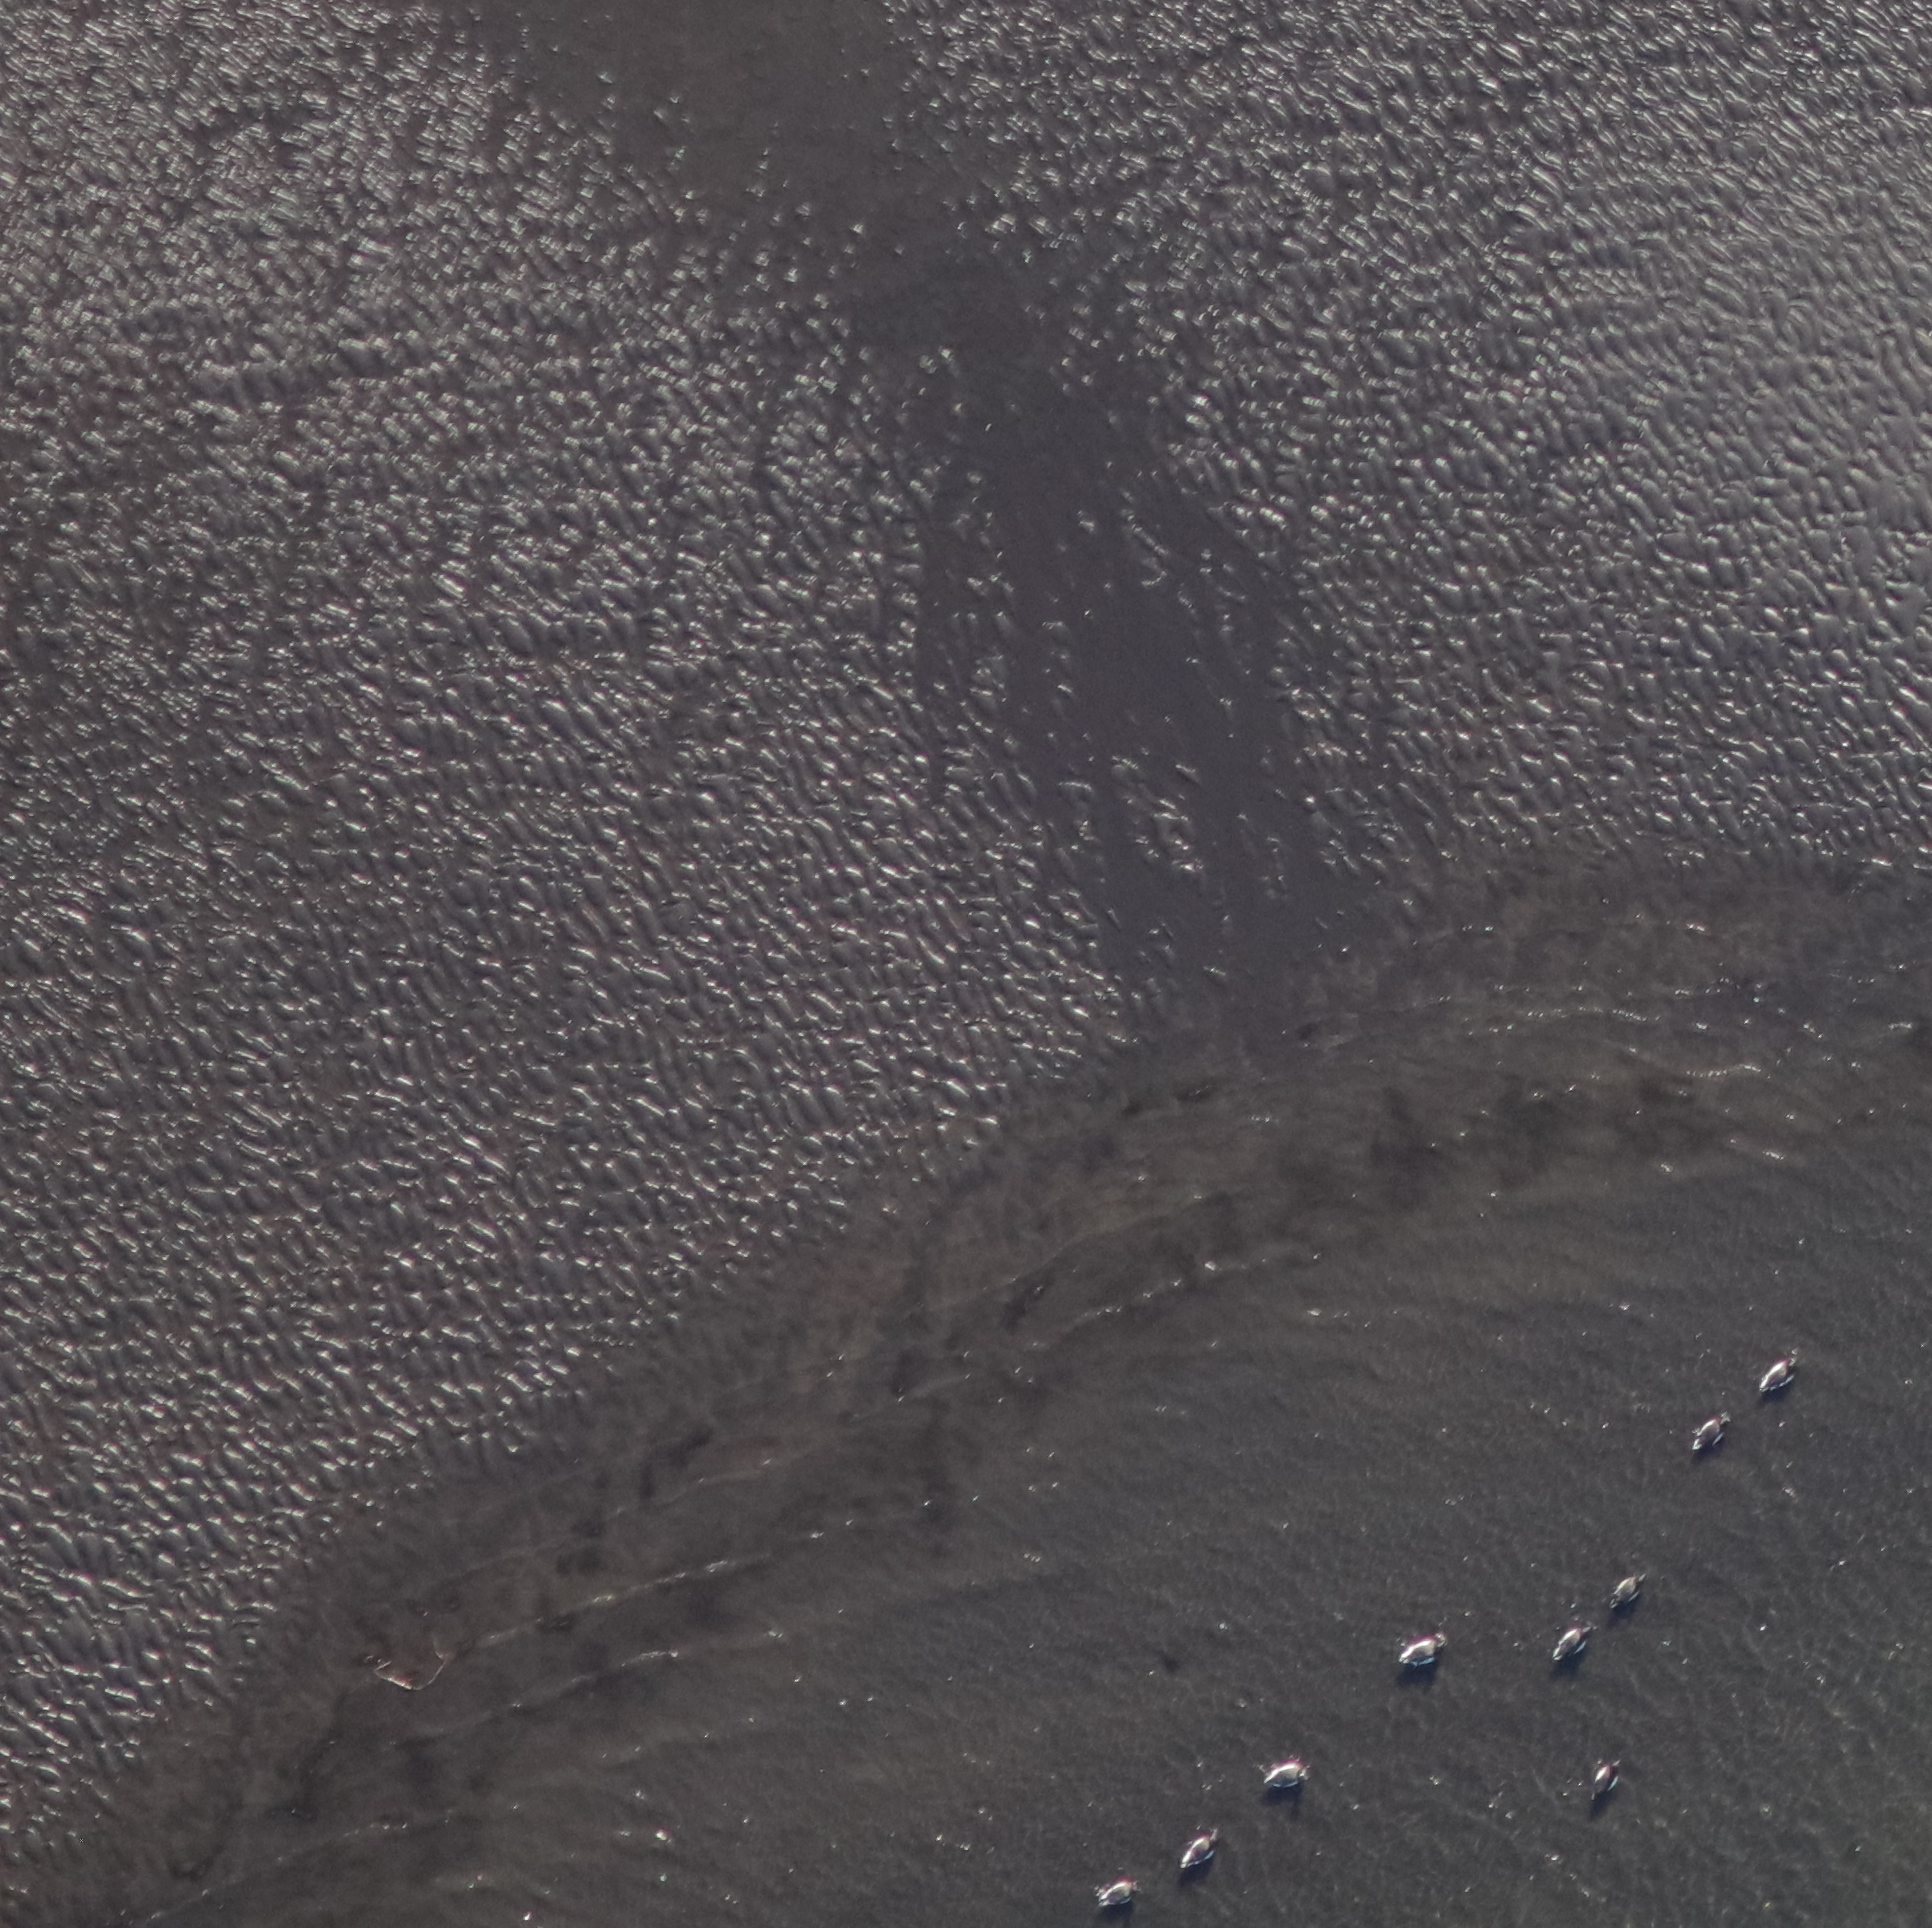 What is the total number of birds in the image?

9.